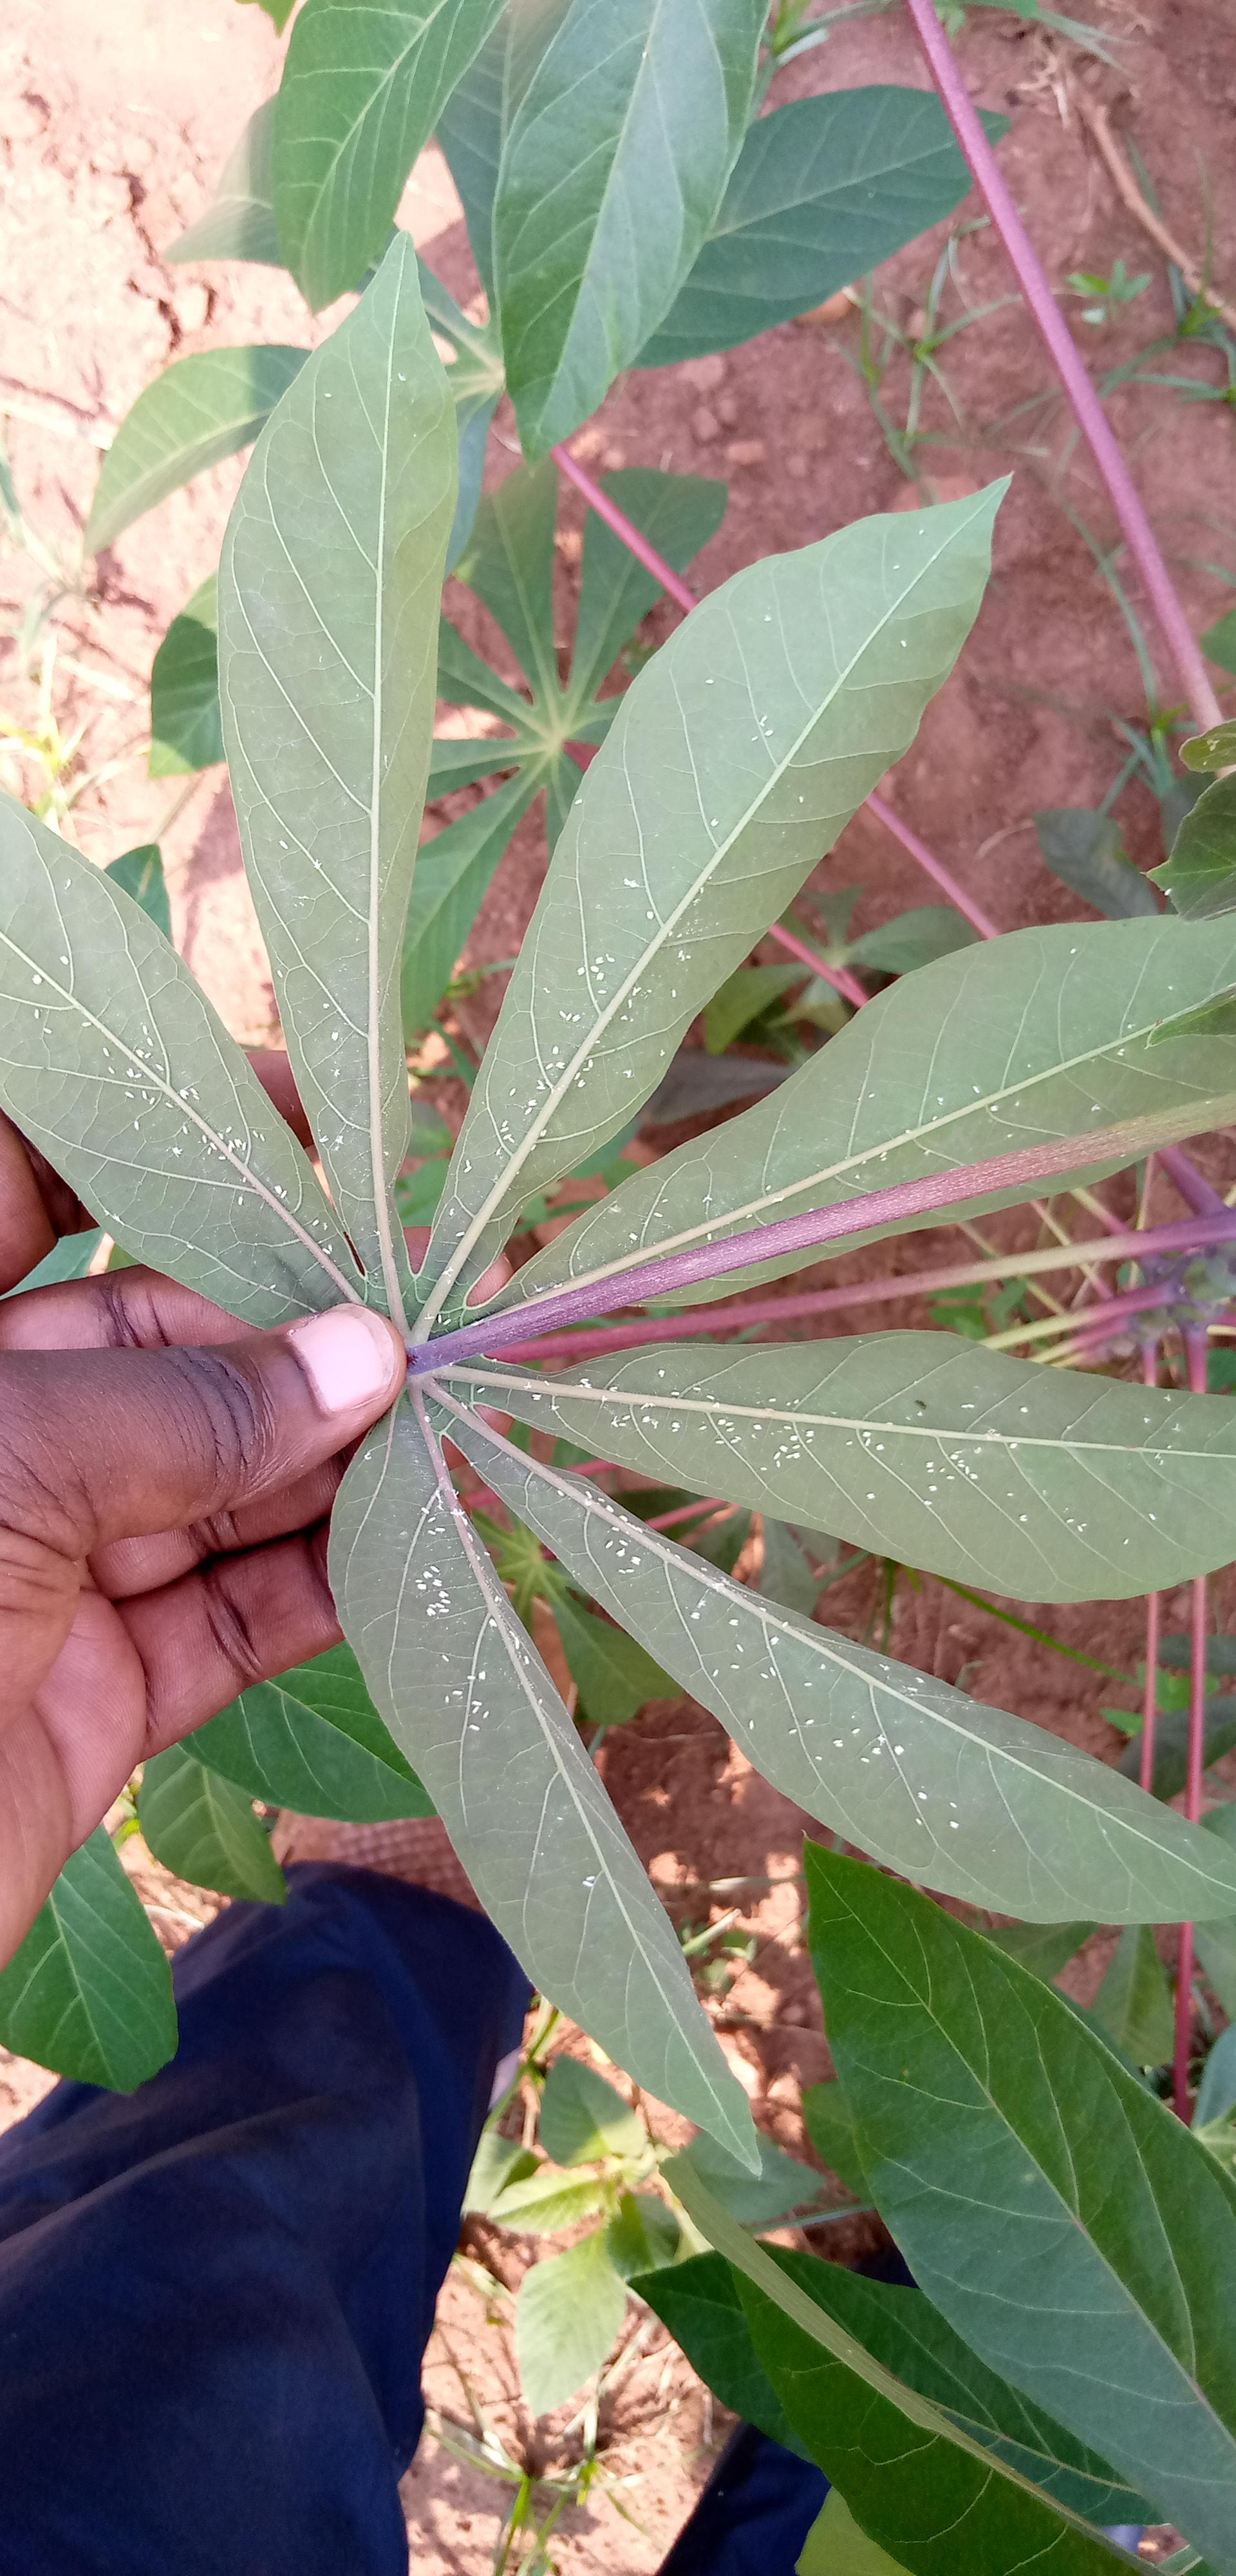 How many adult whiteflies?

294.